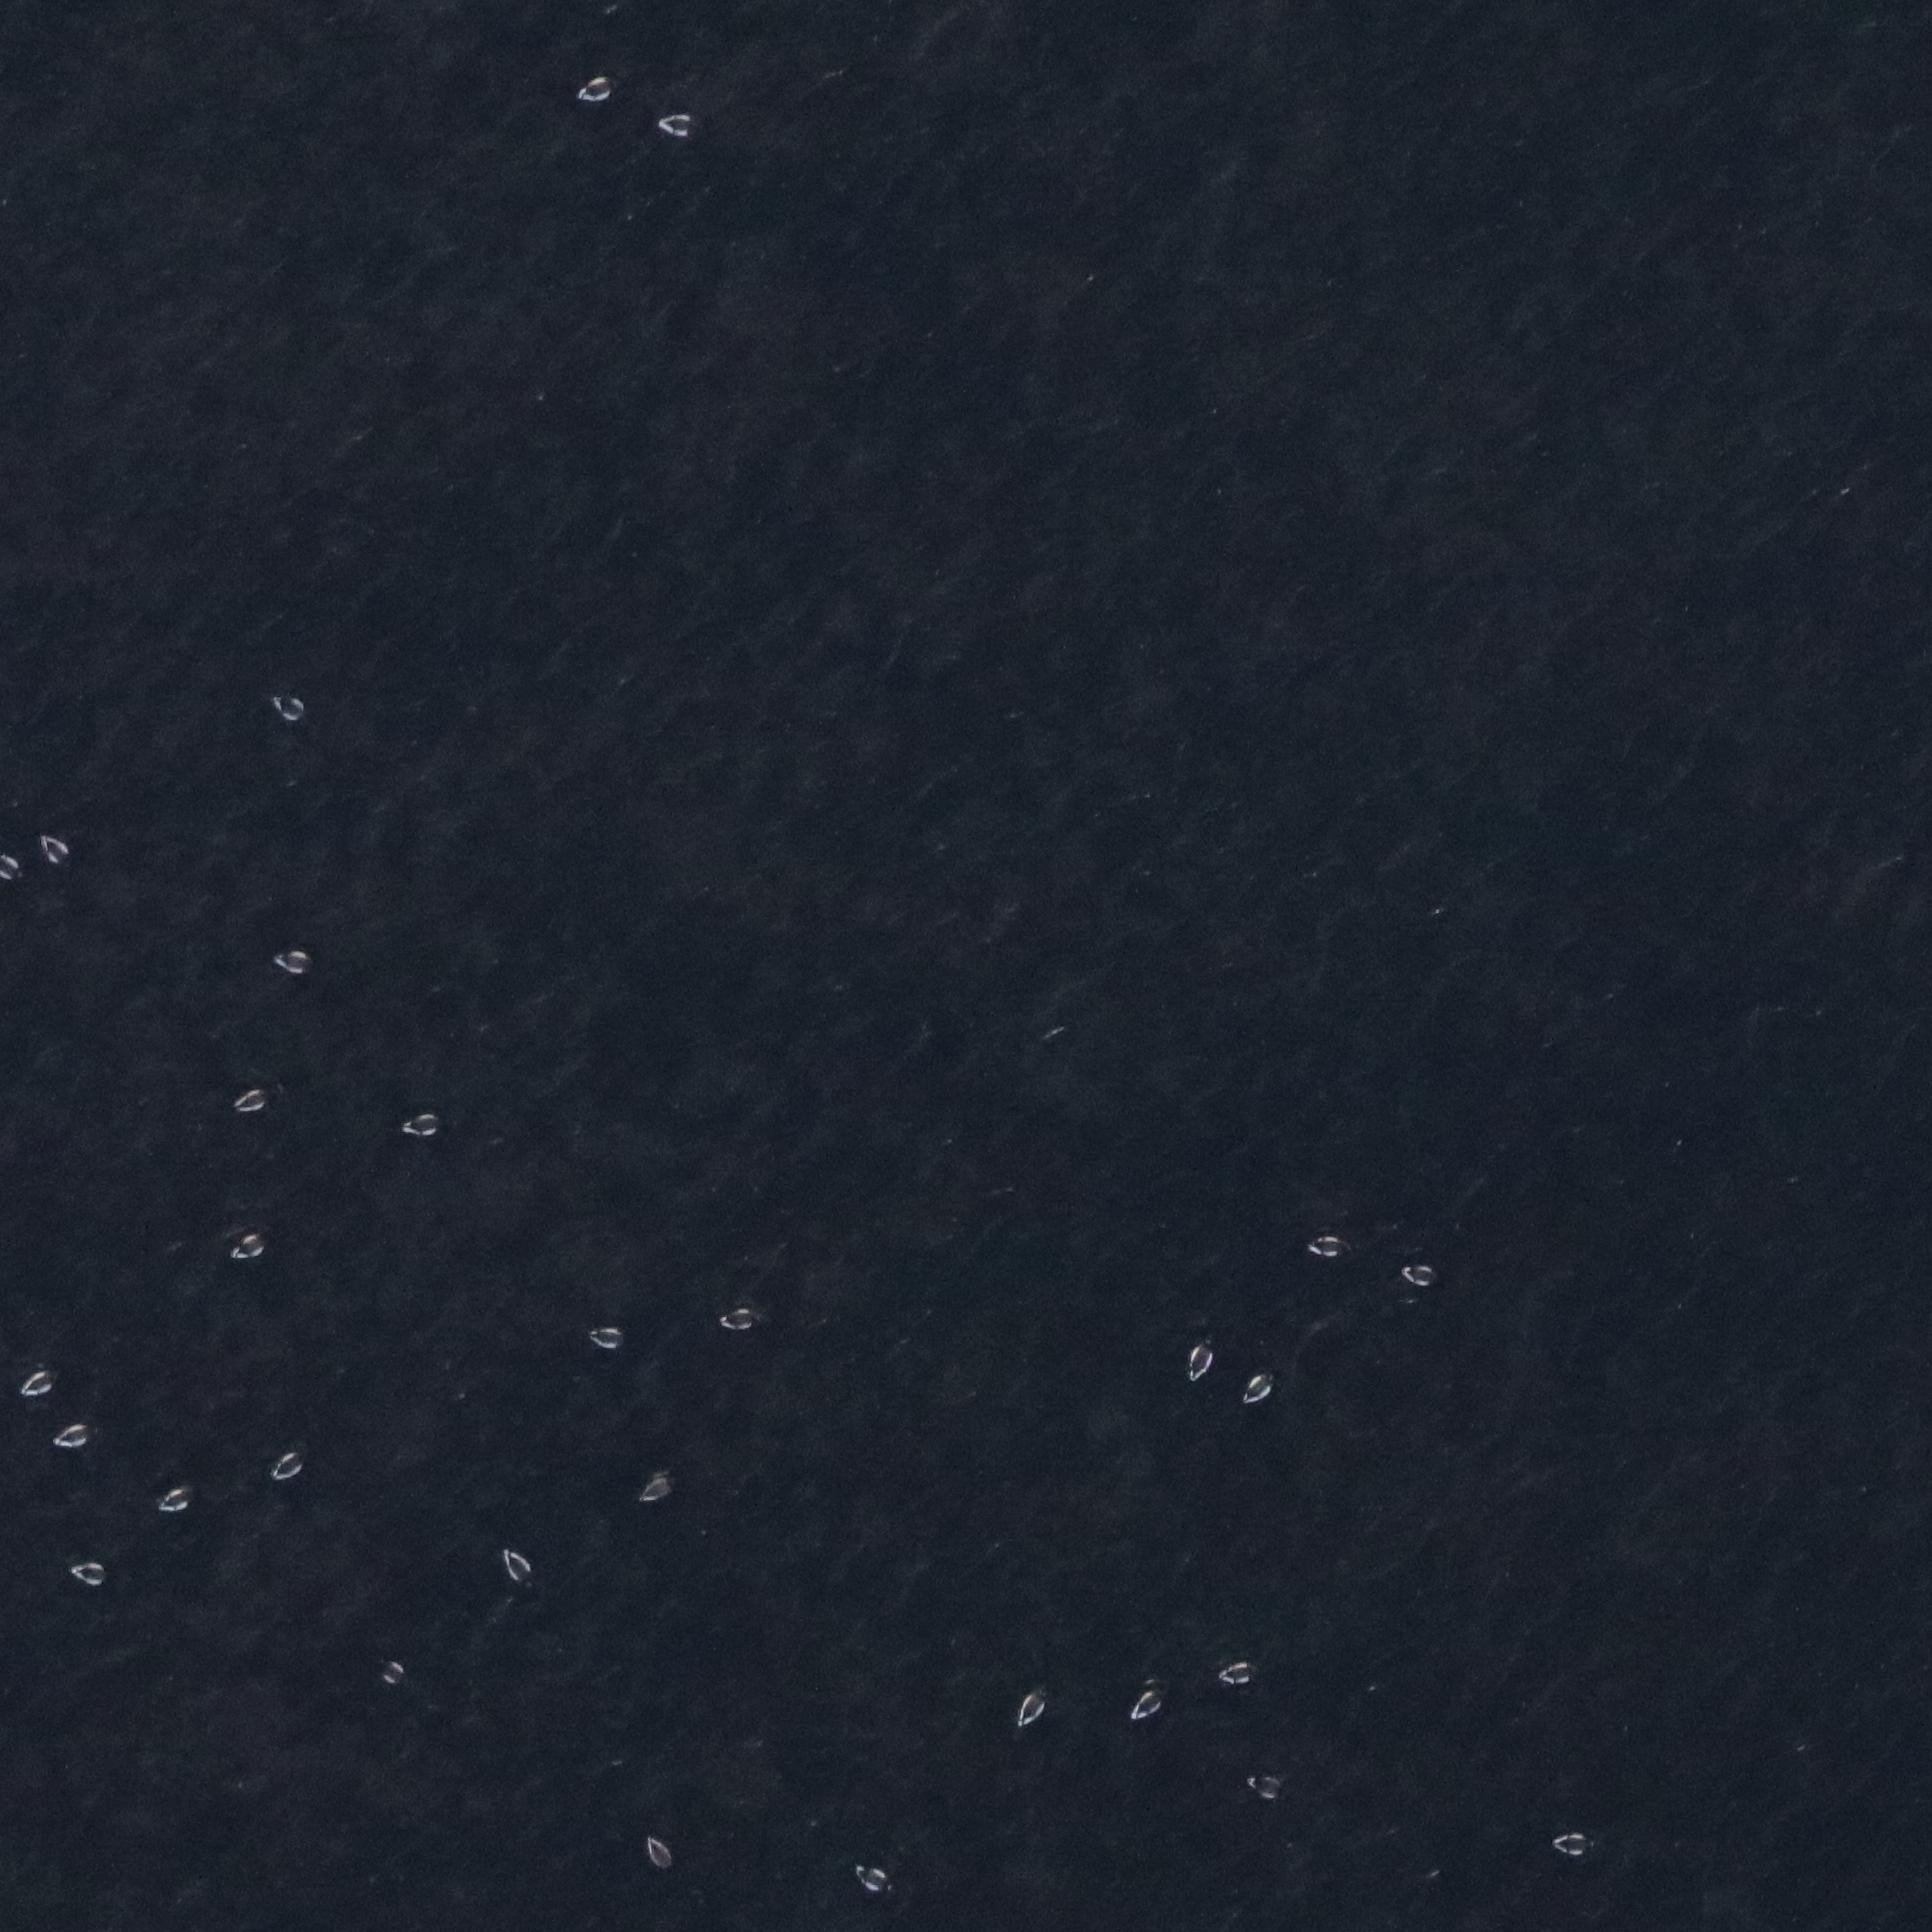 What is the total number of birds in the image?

30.